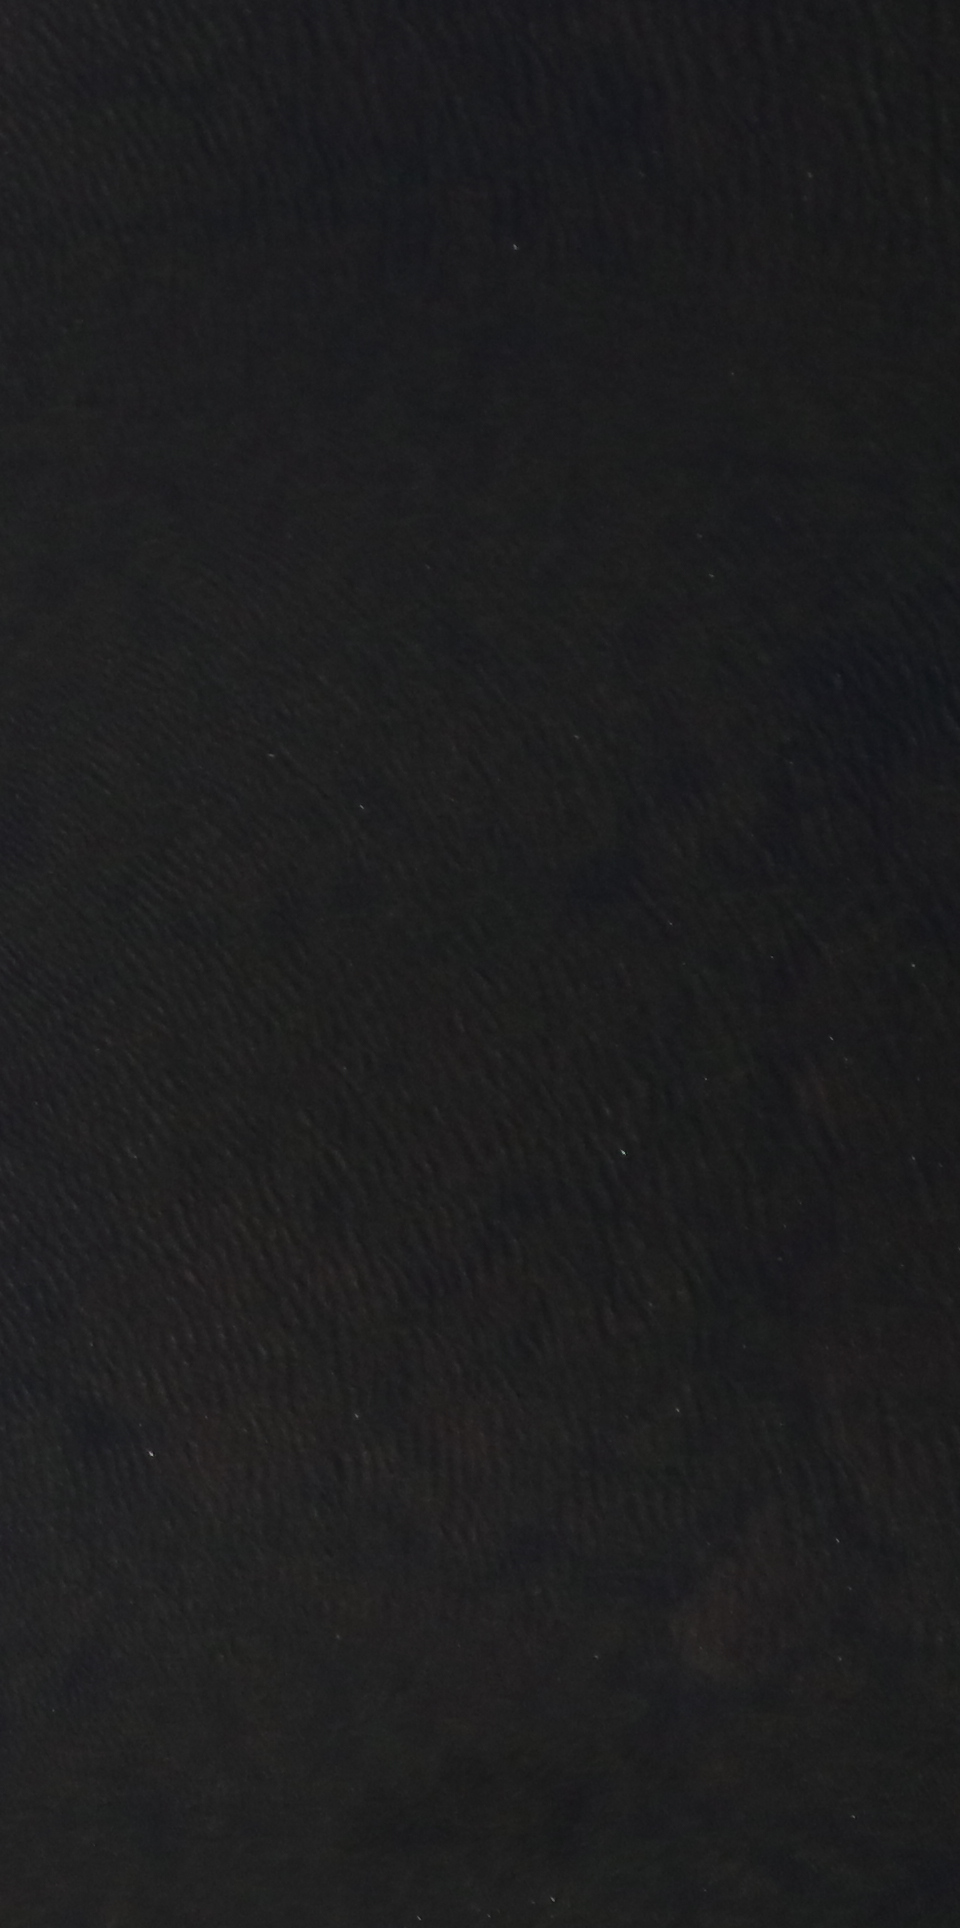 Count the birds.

0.